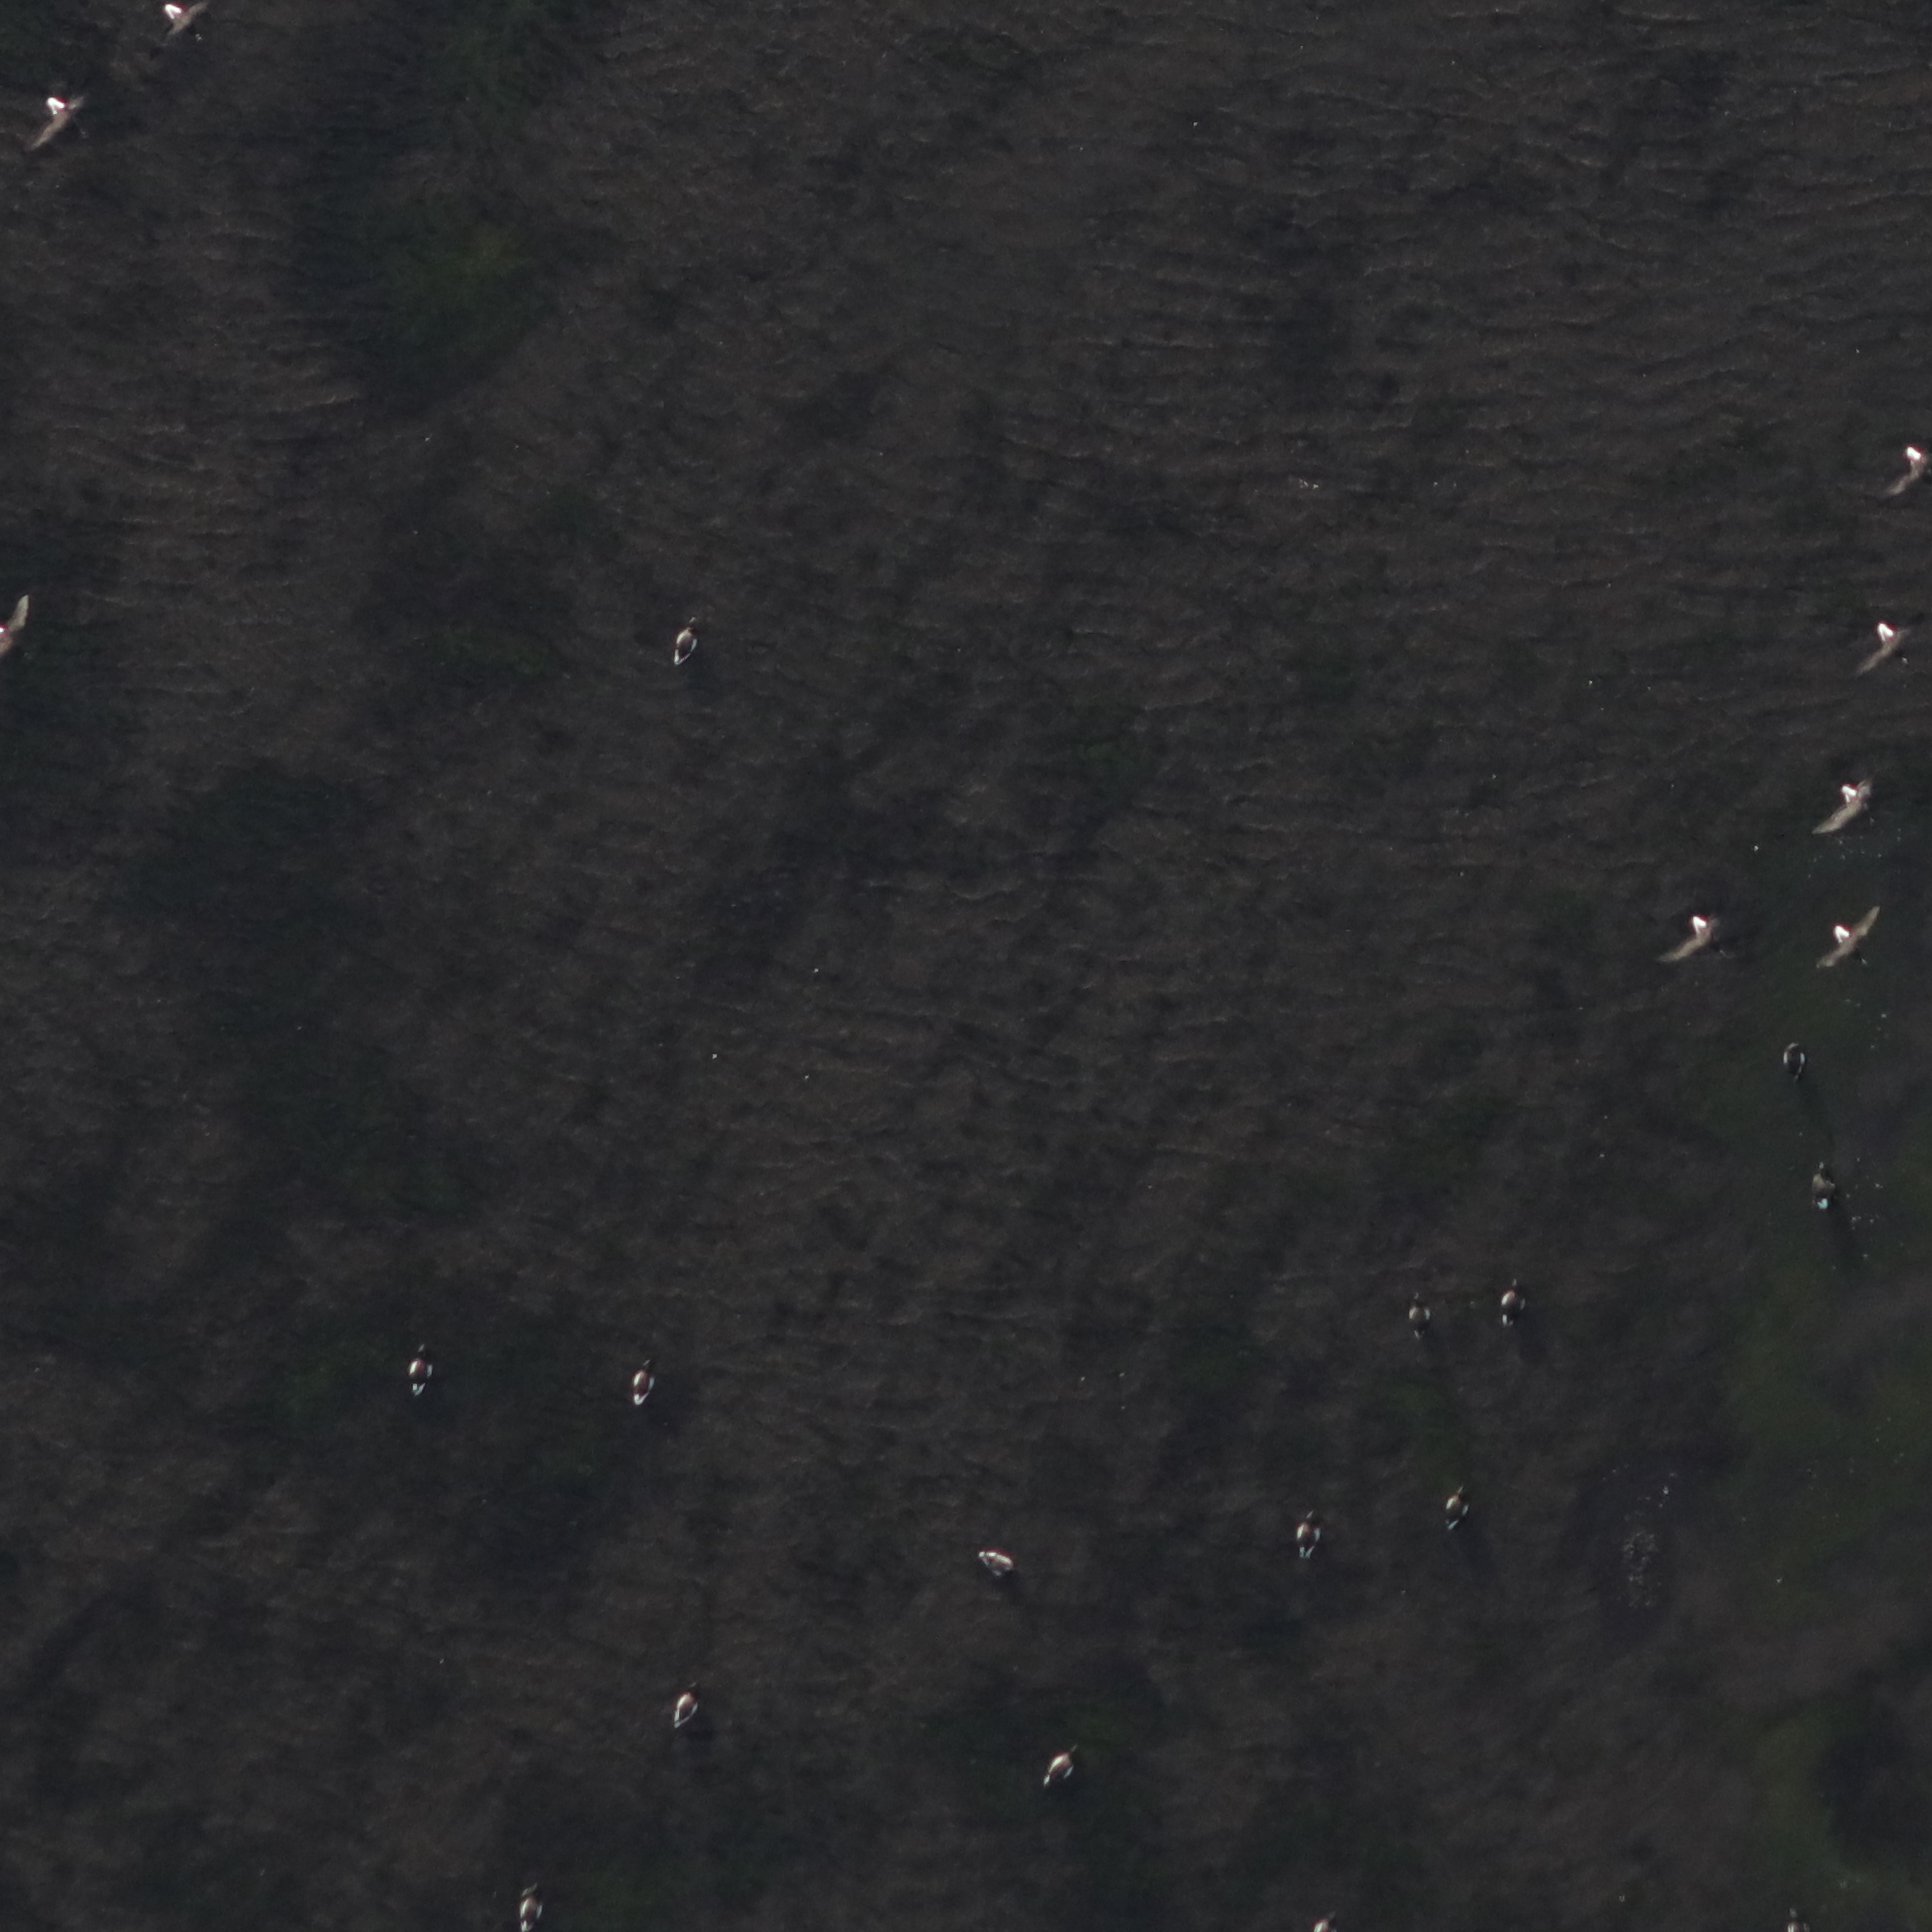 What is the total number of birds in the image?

21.